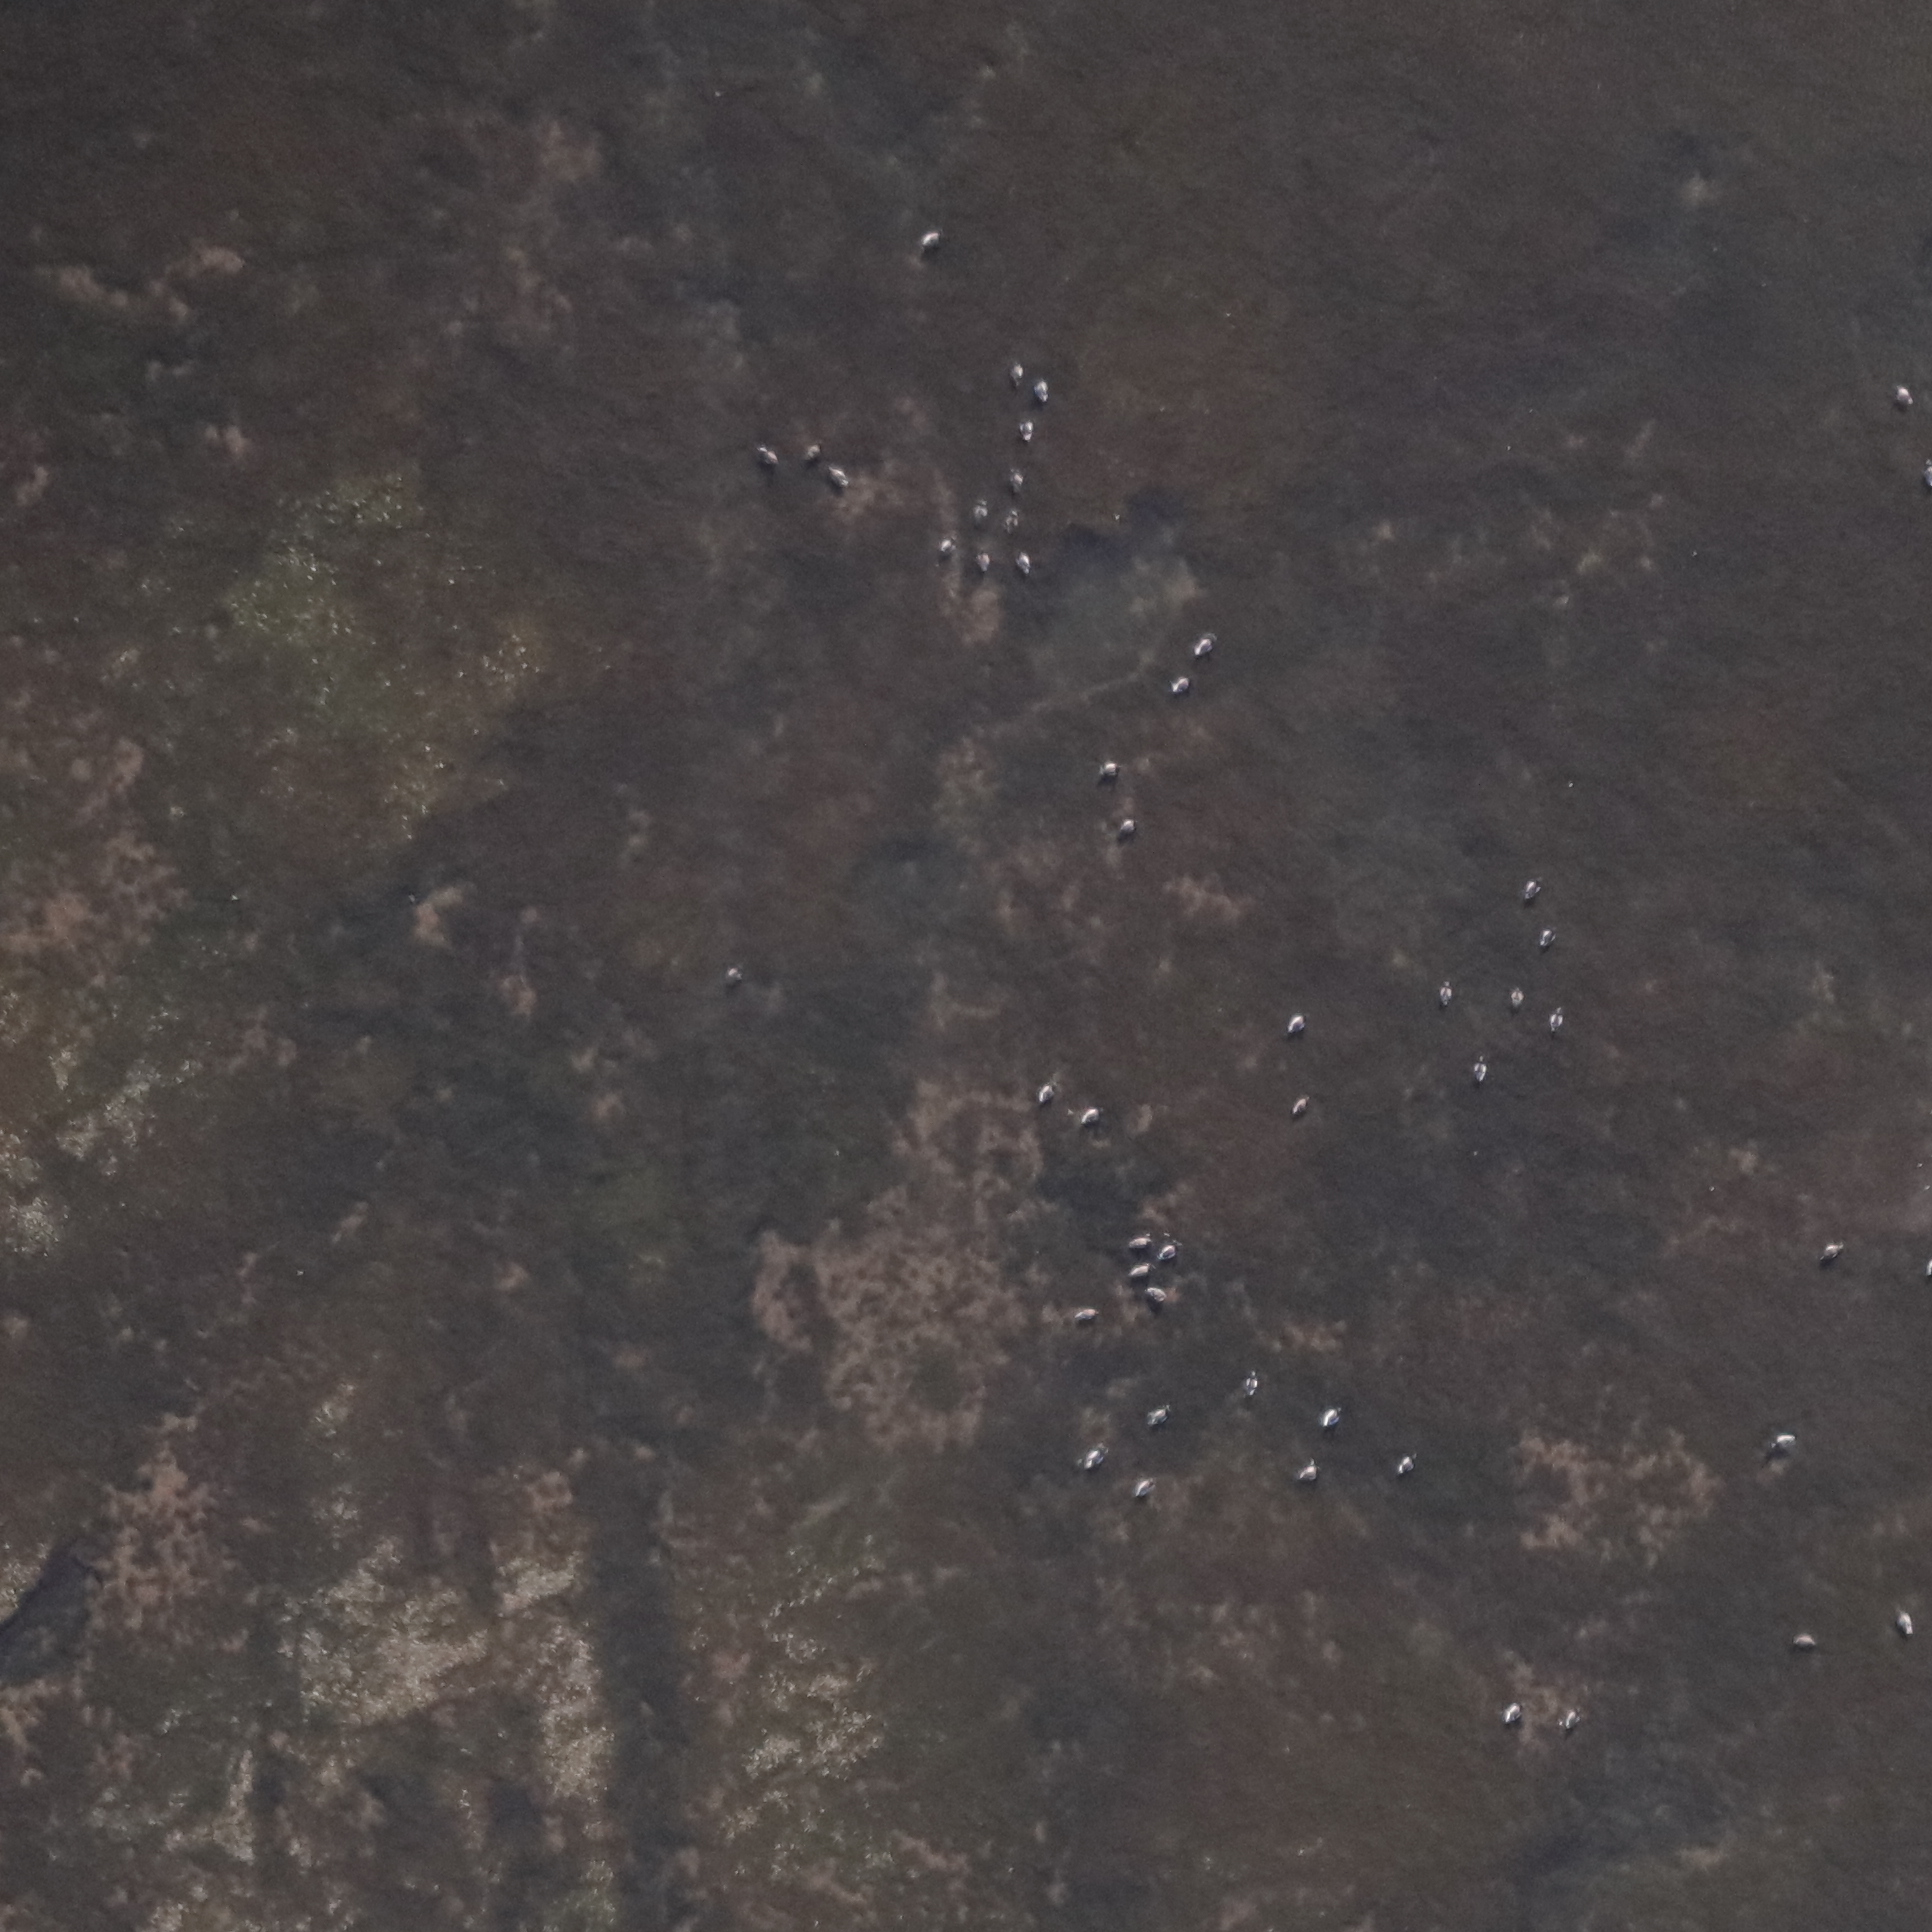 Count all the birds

48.